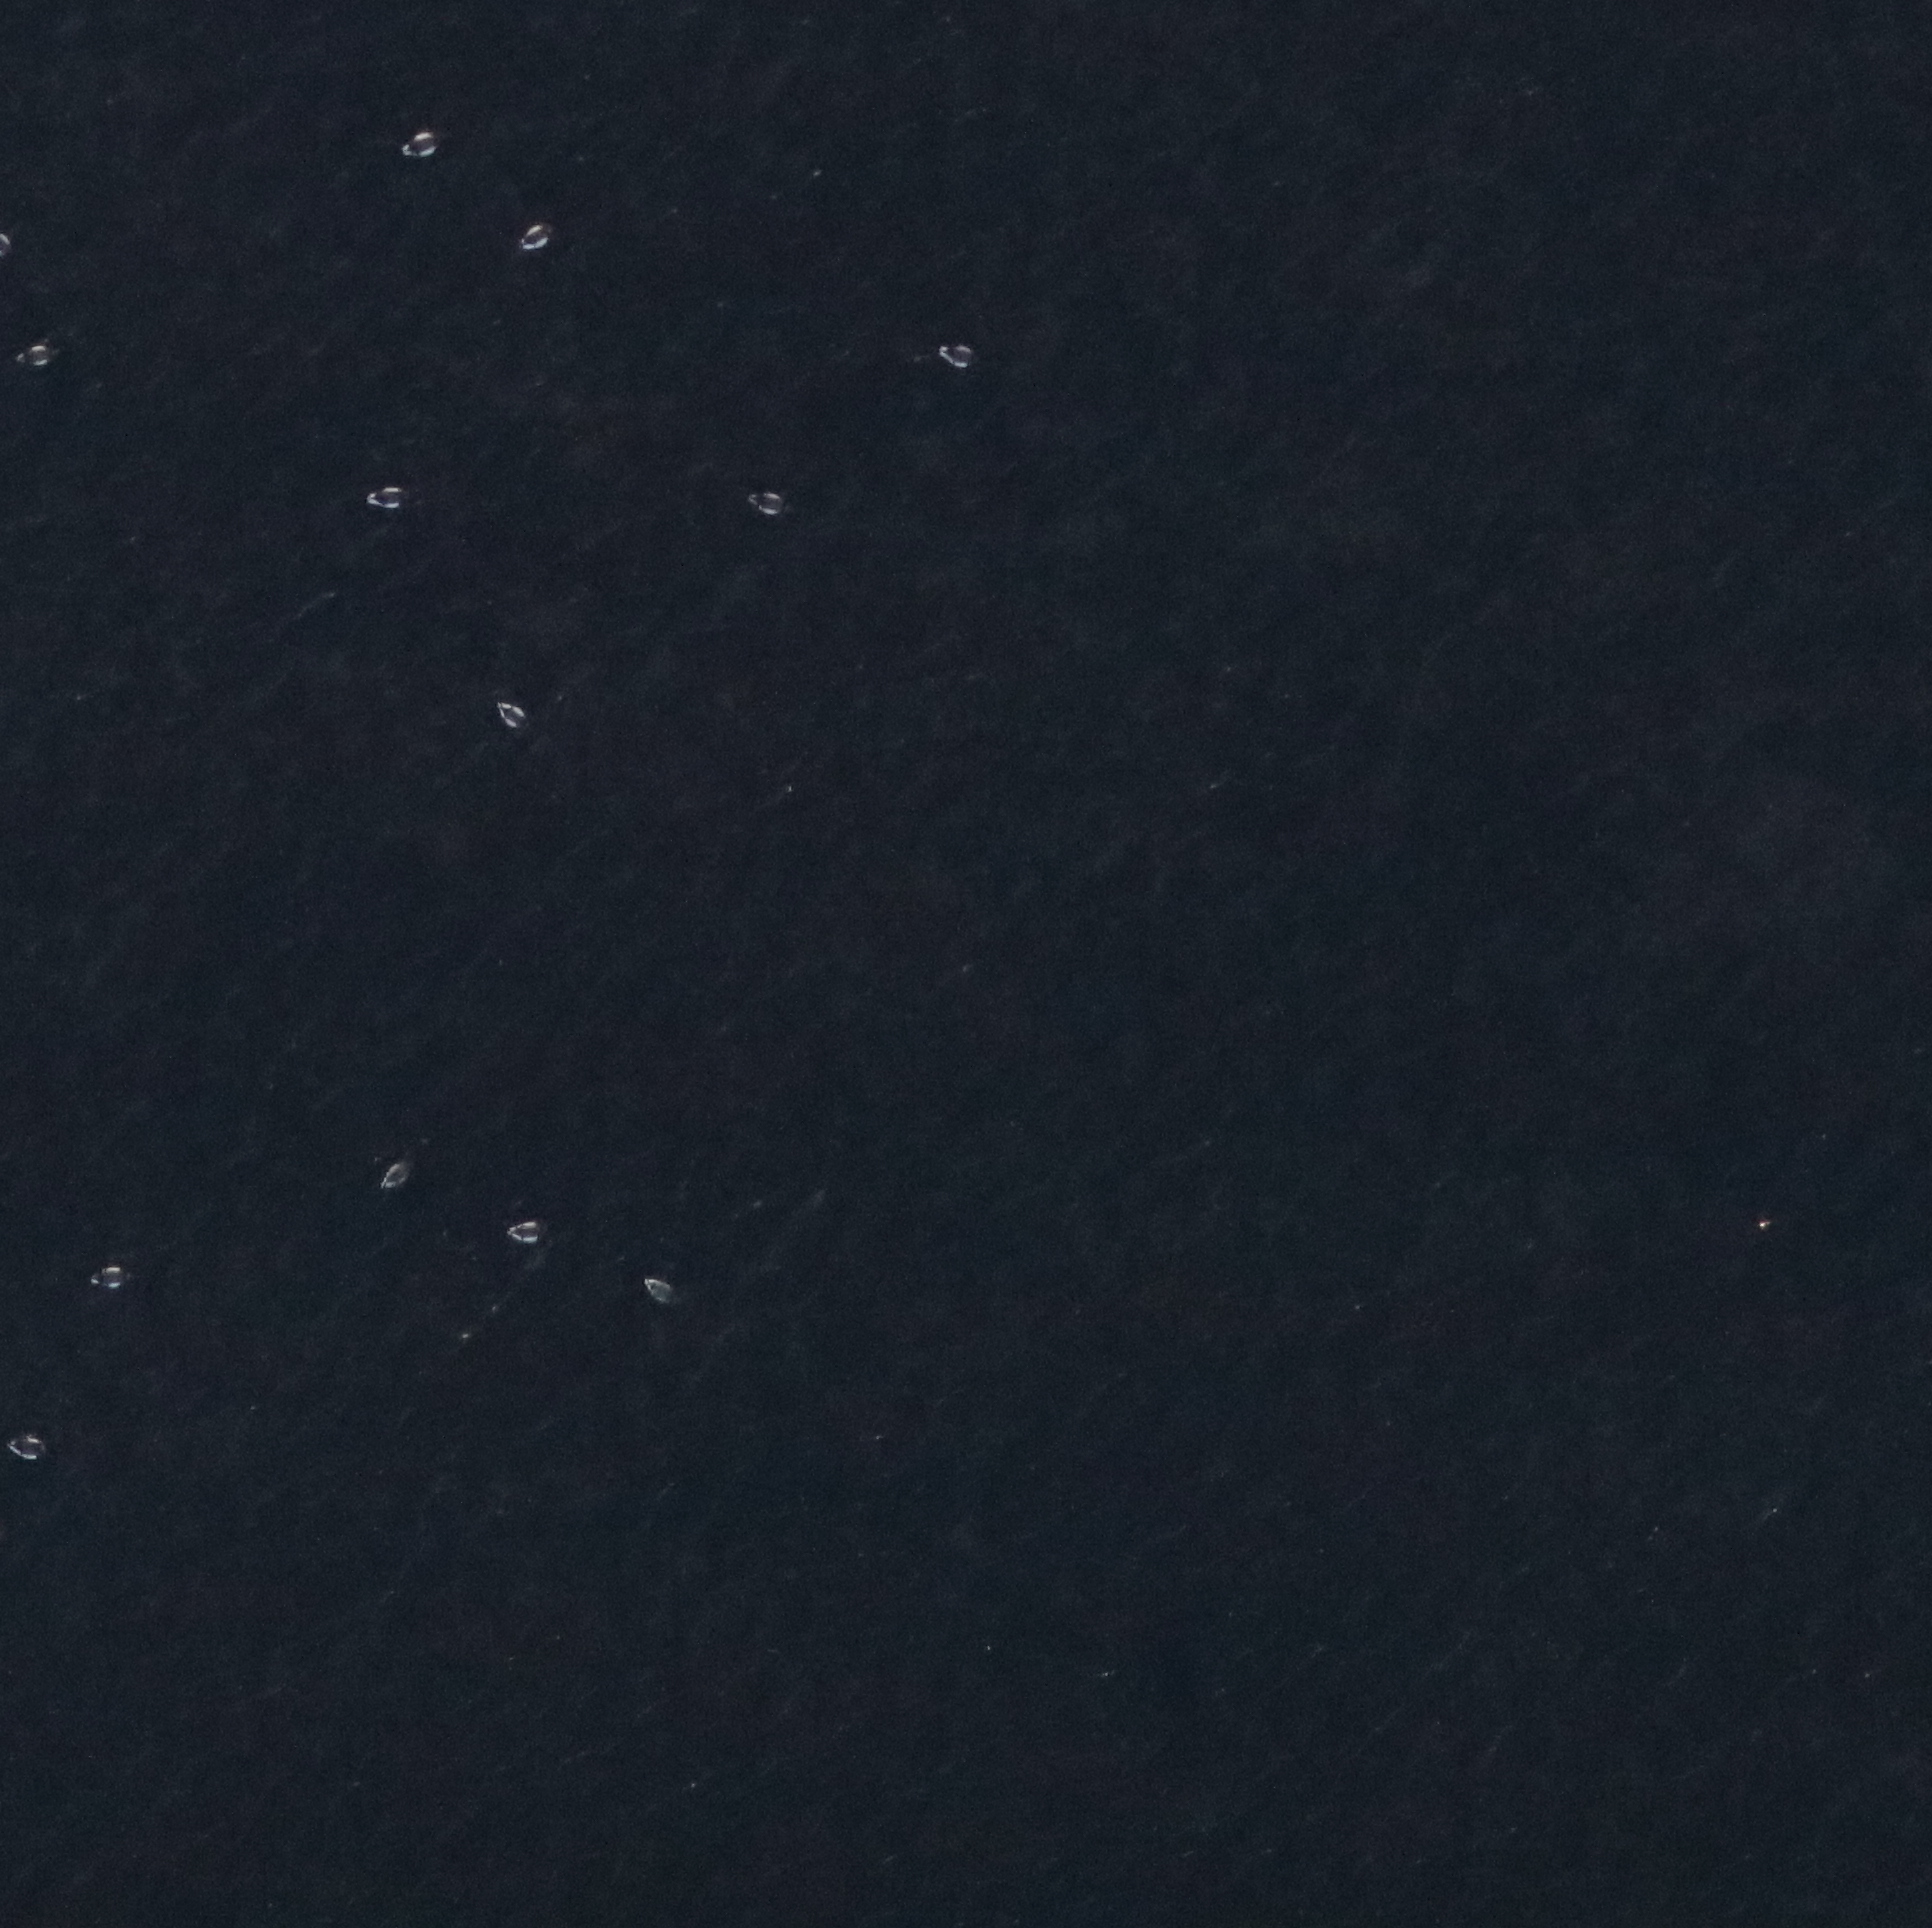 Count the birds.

12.